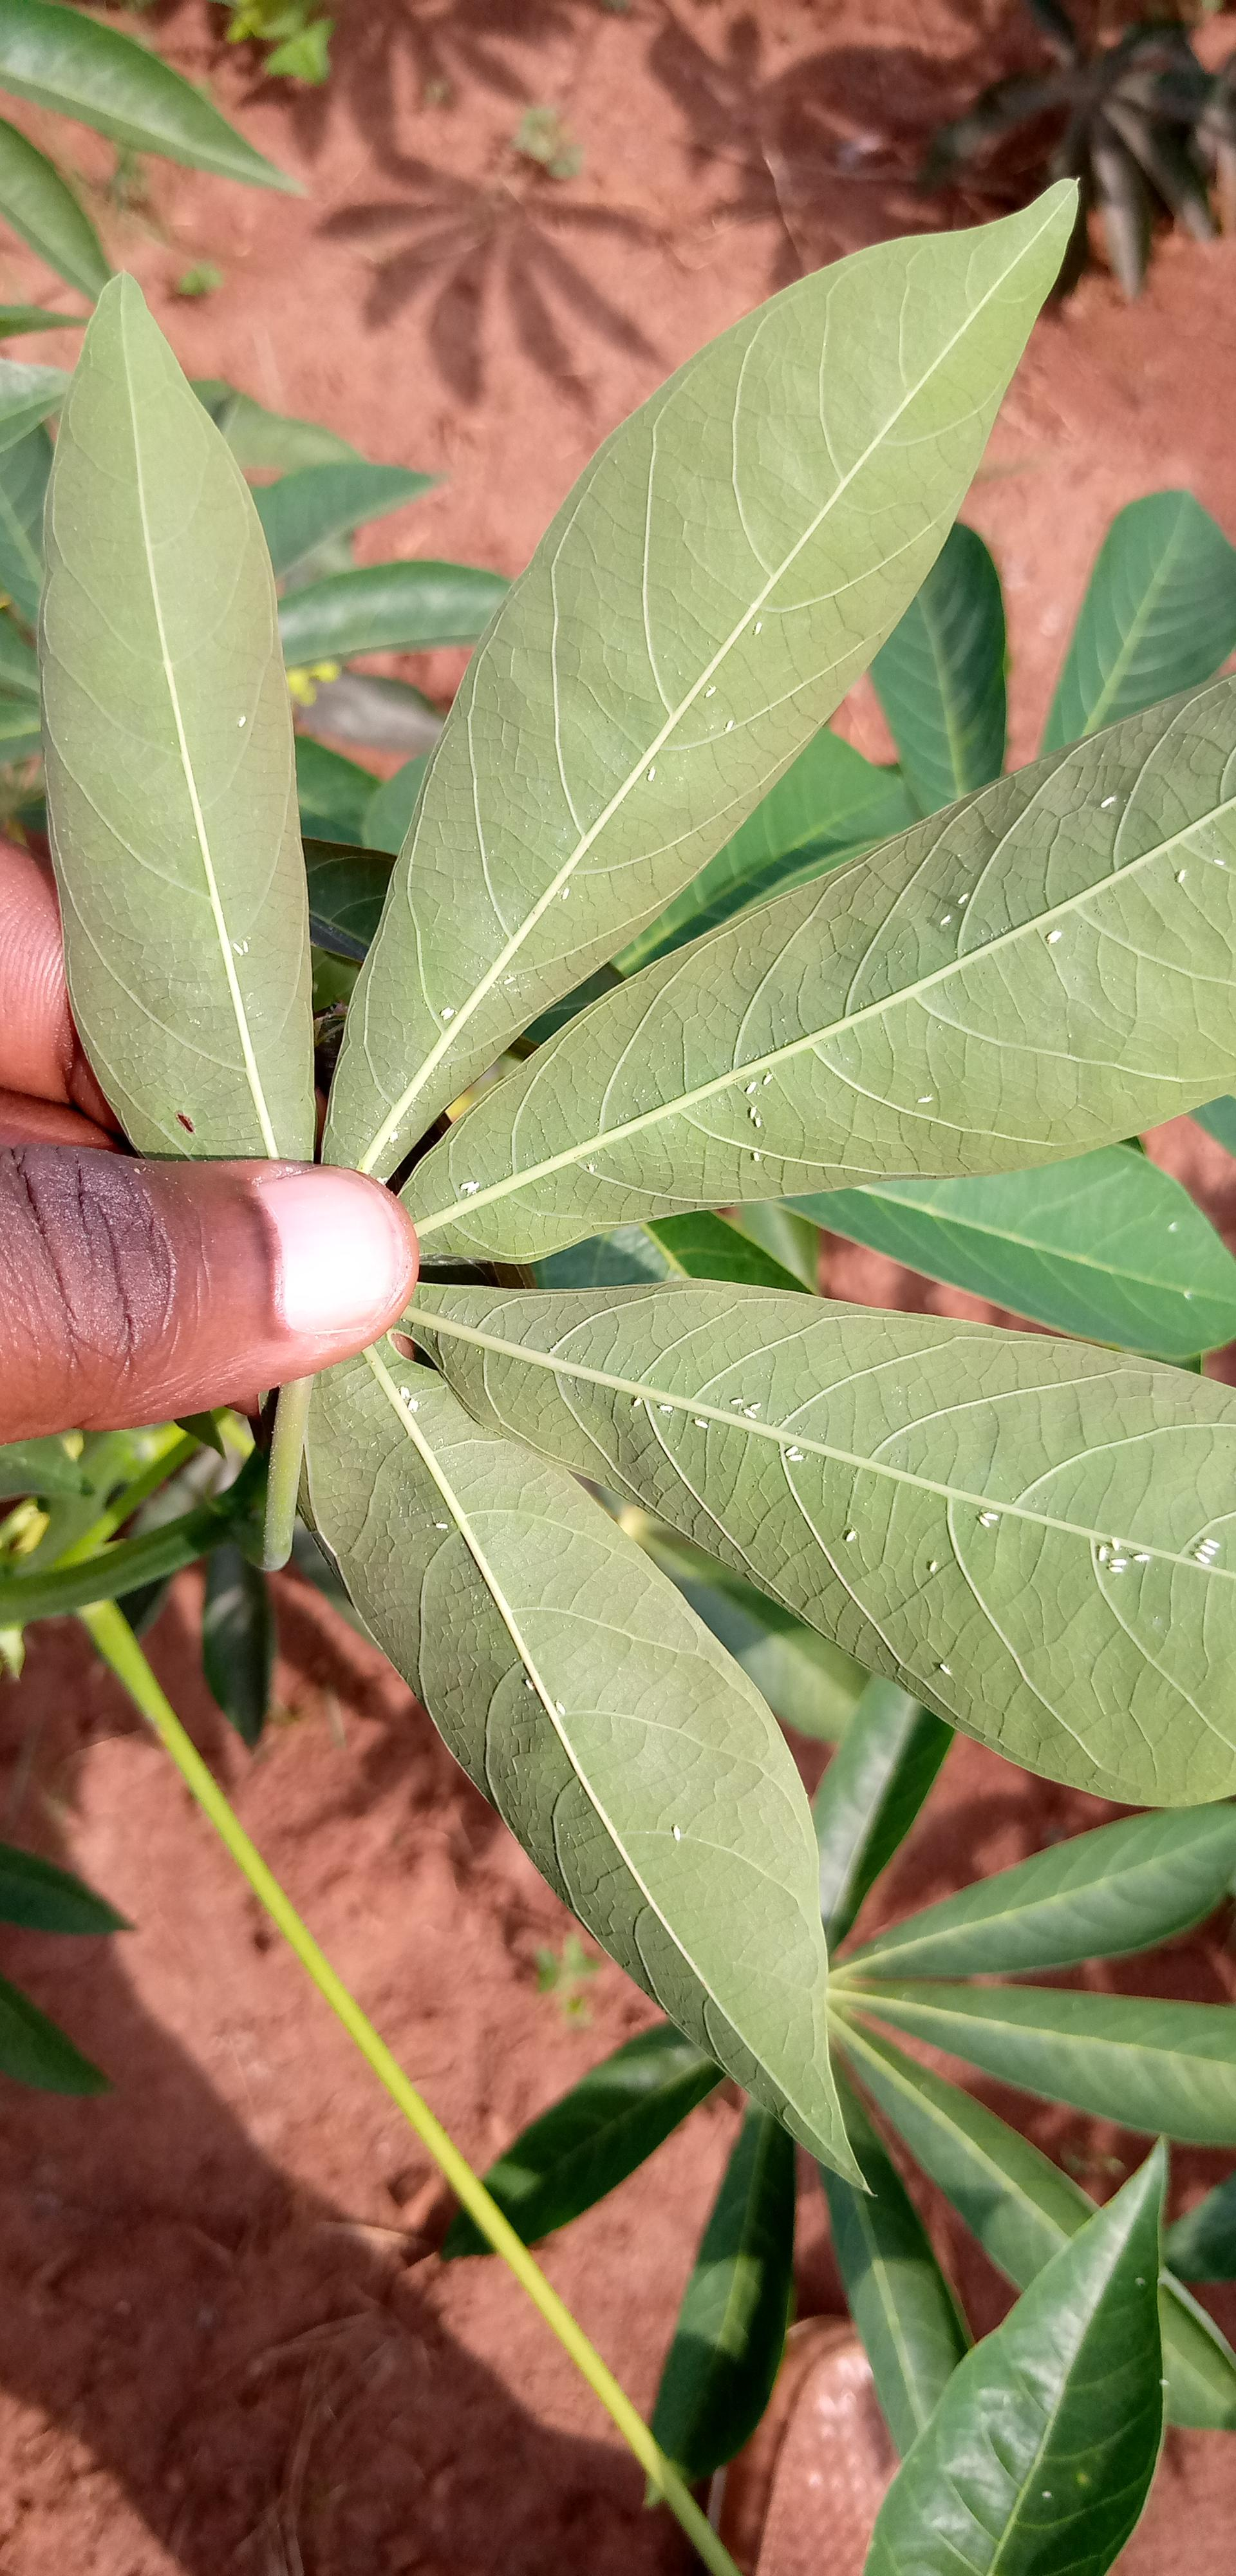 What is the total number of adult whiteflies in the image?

58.